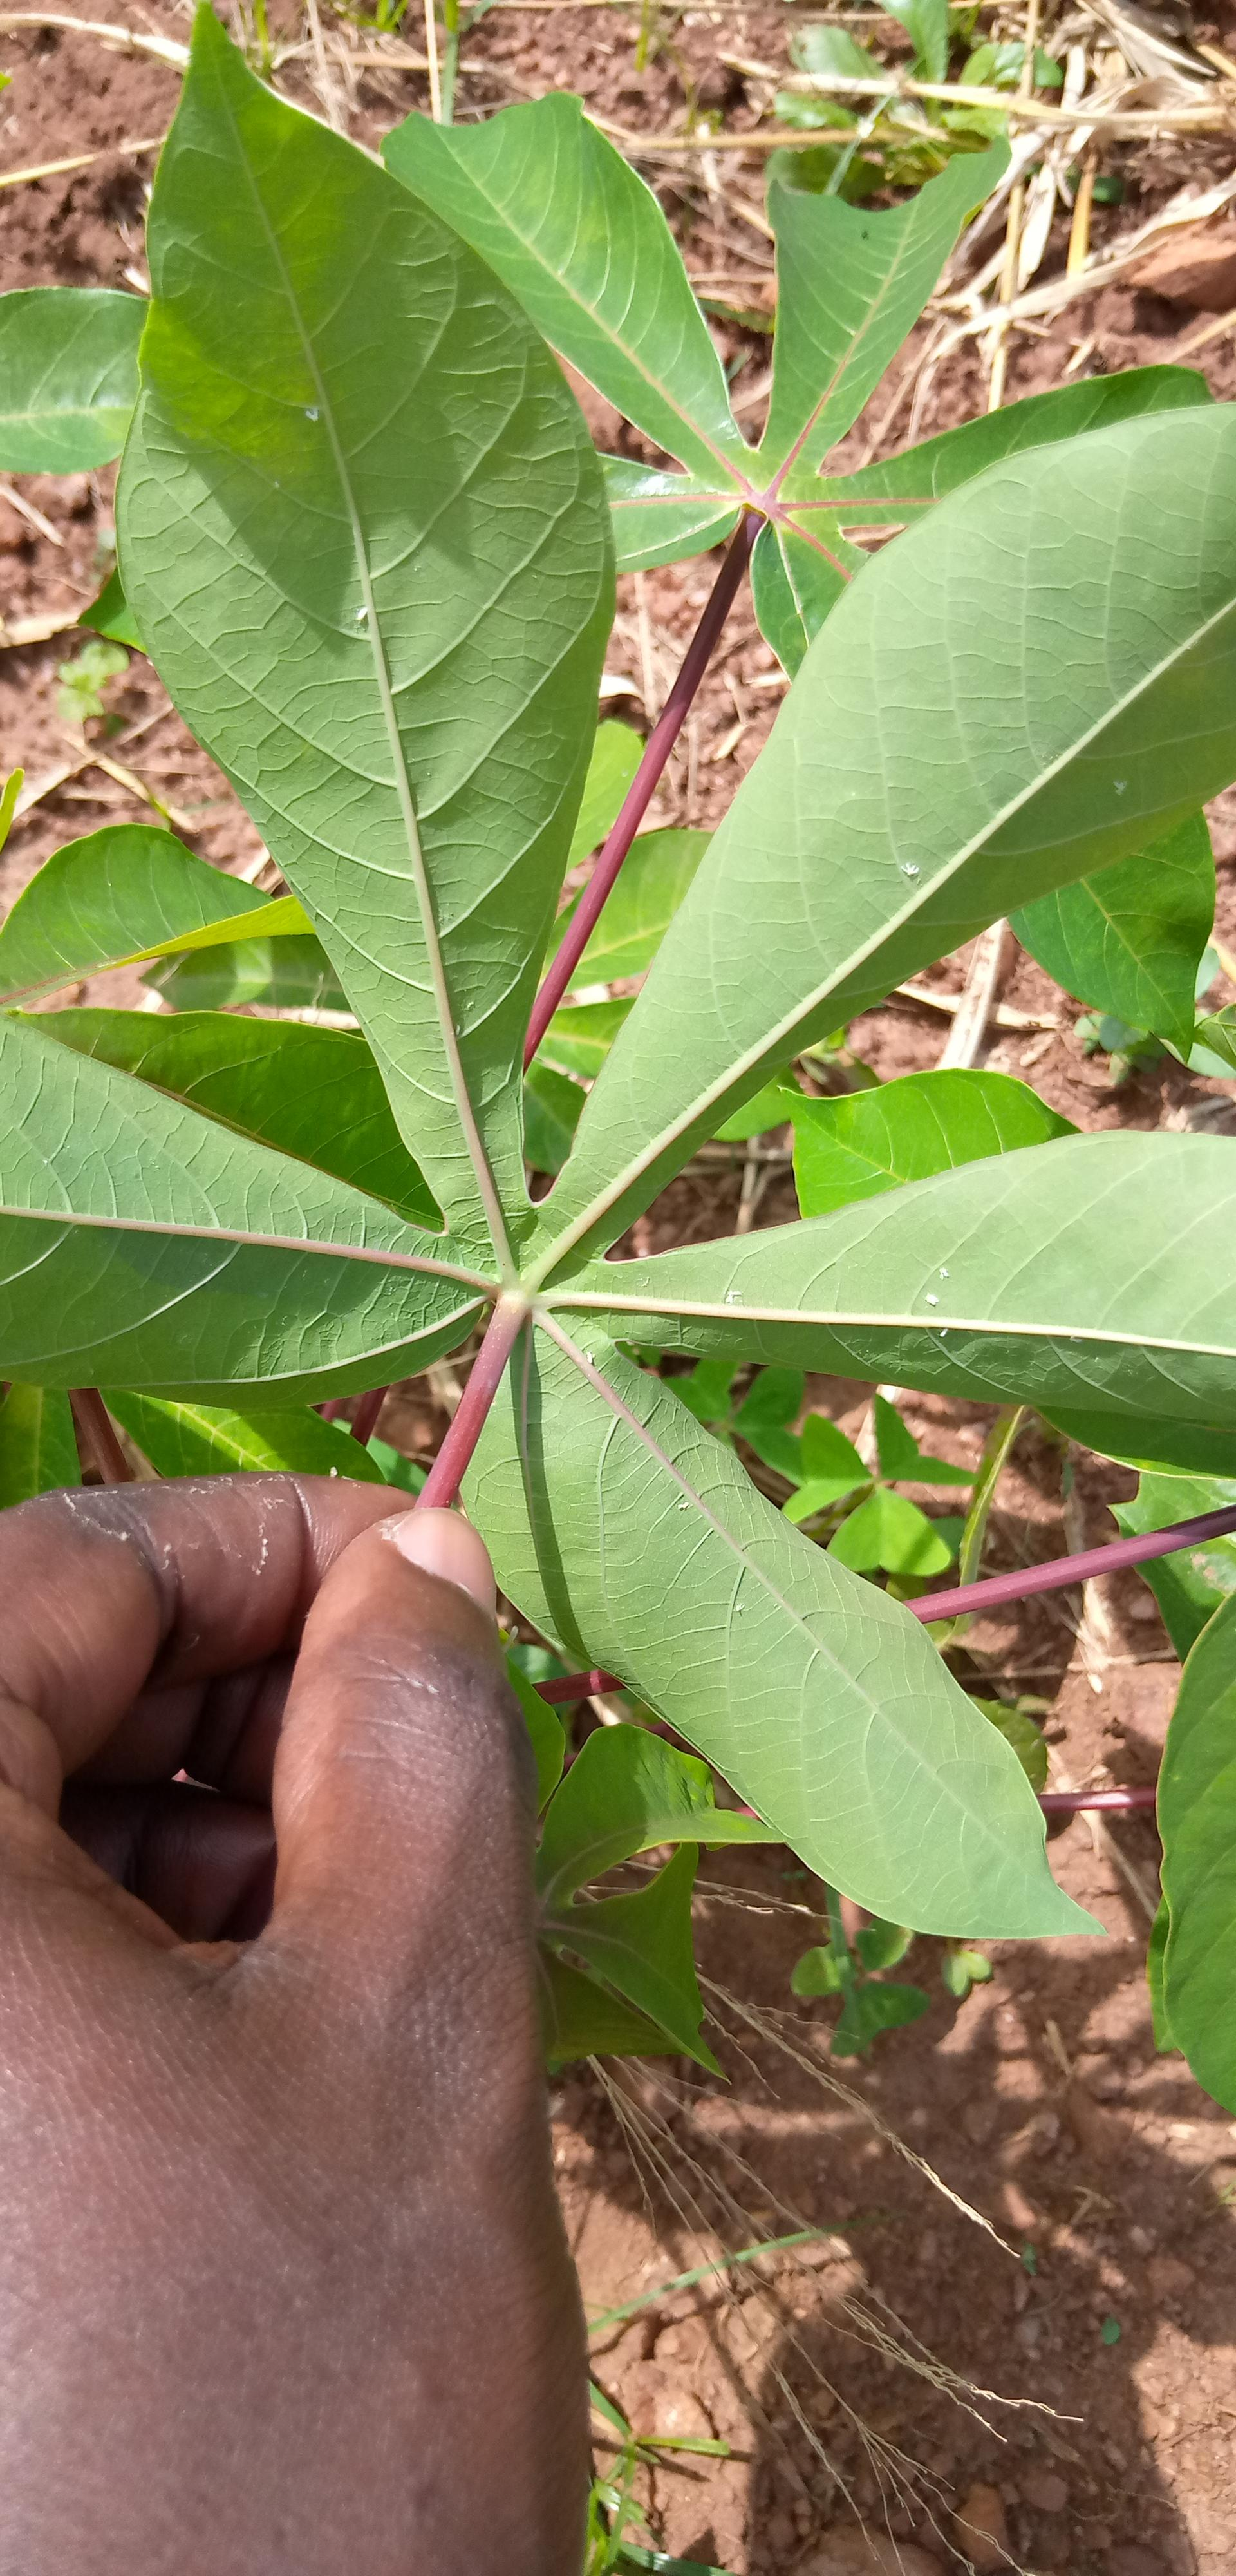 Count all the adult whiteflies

10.